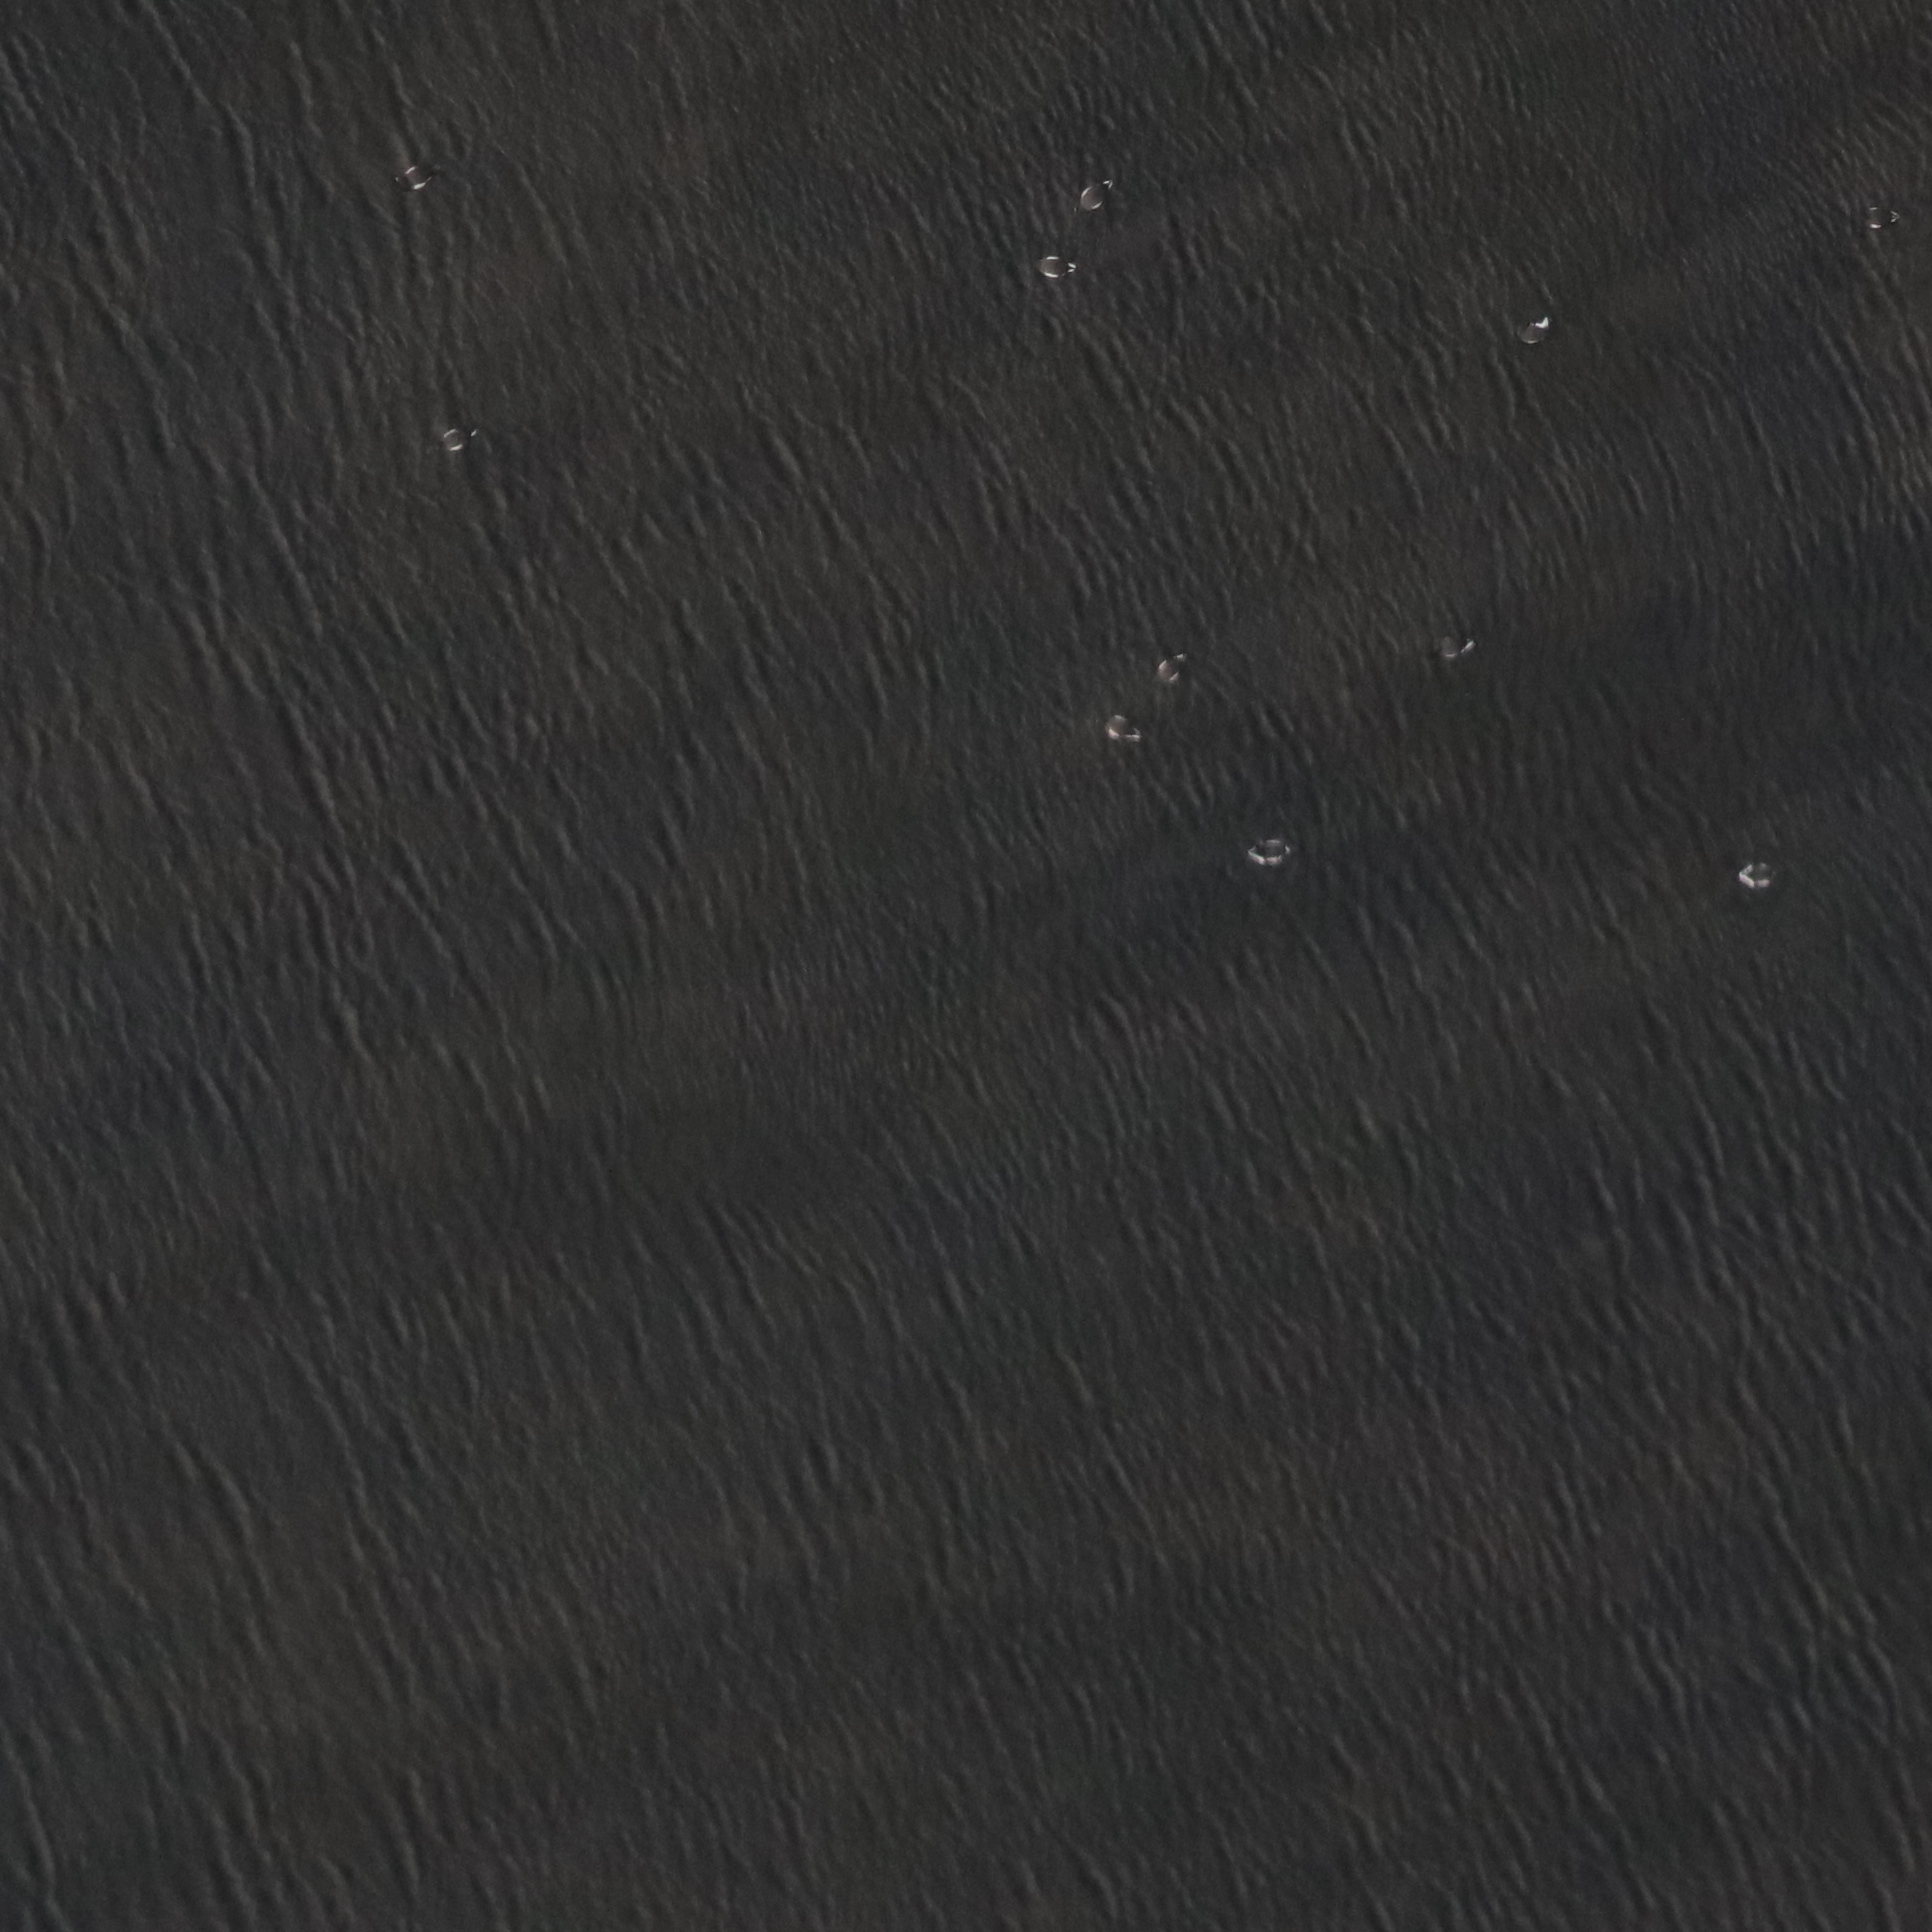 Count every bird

11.